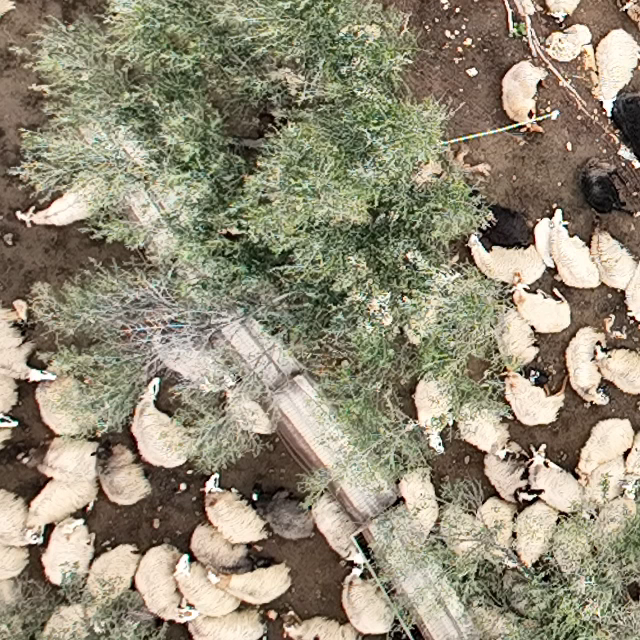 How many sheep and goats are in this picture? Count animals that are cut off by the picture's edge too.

56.